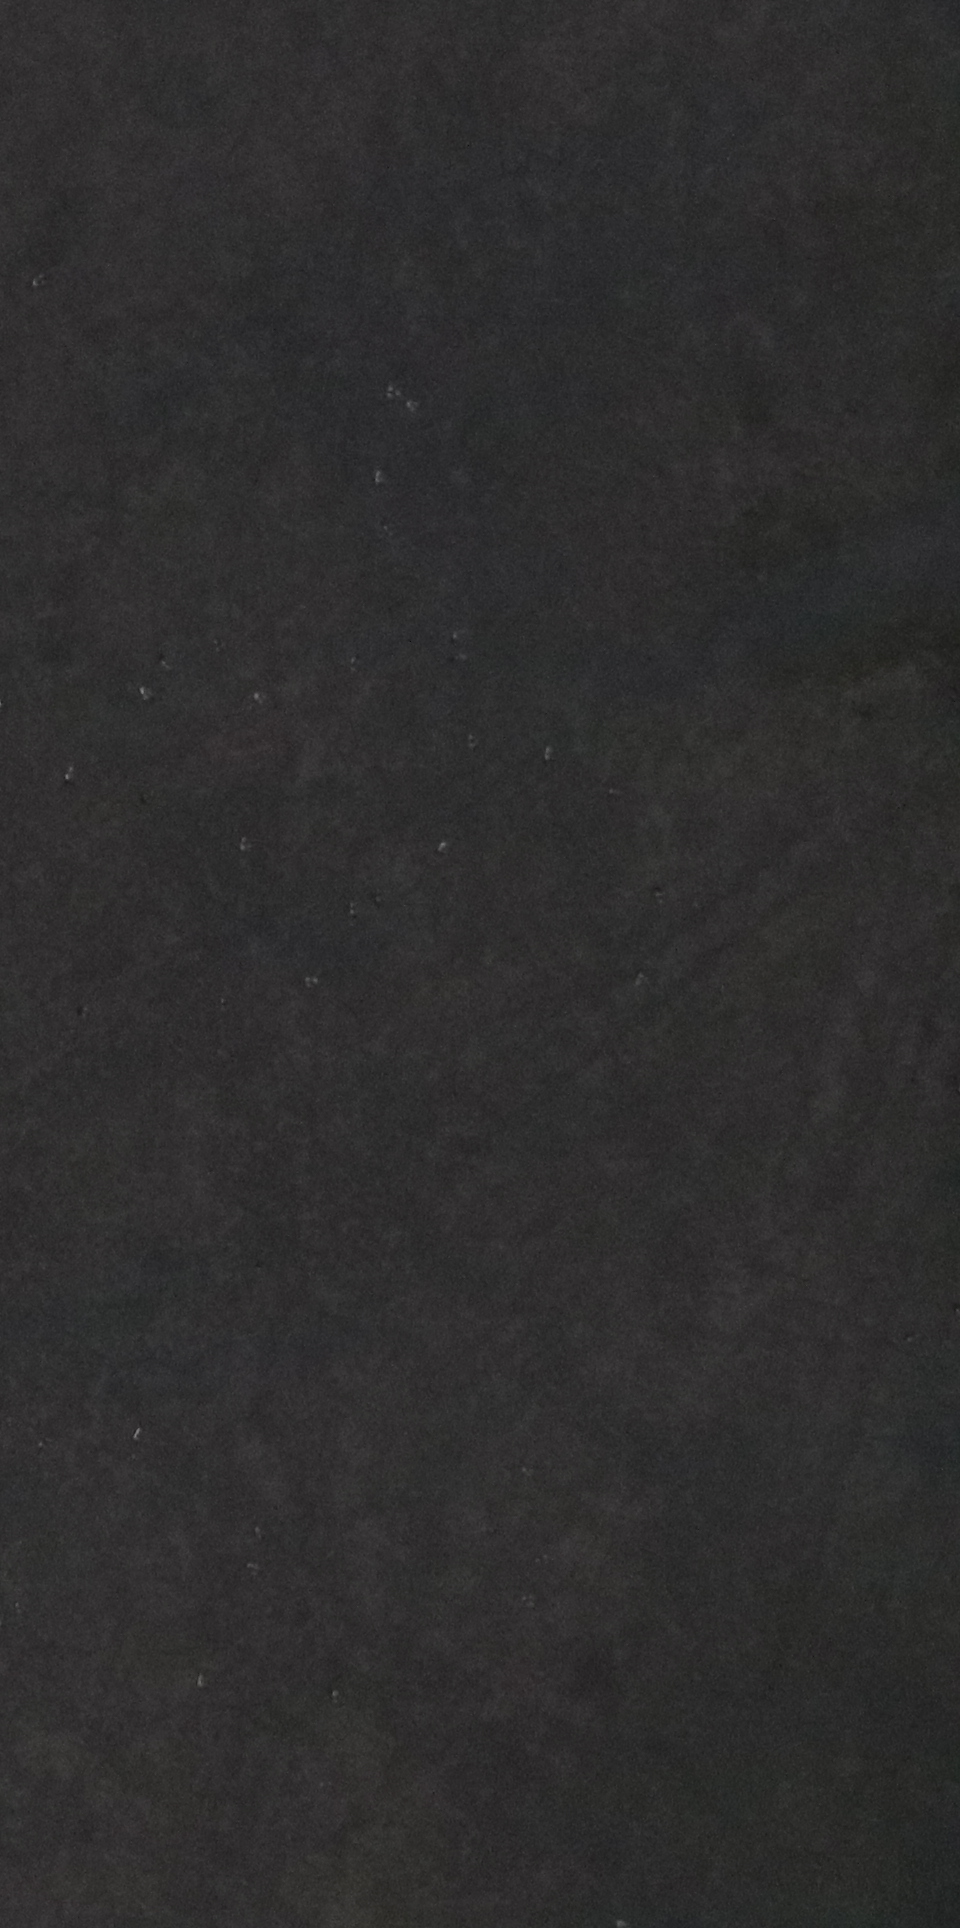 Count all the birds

37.